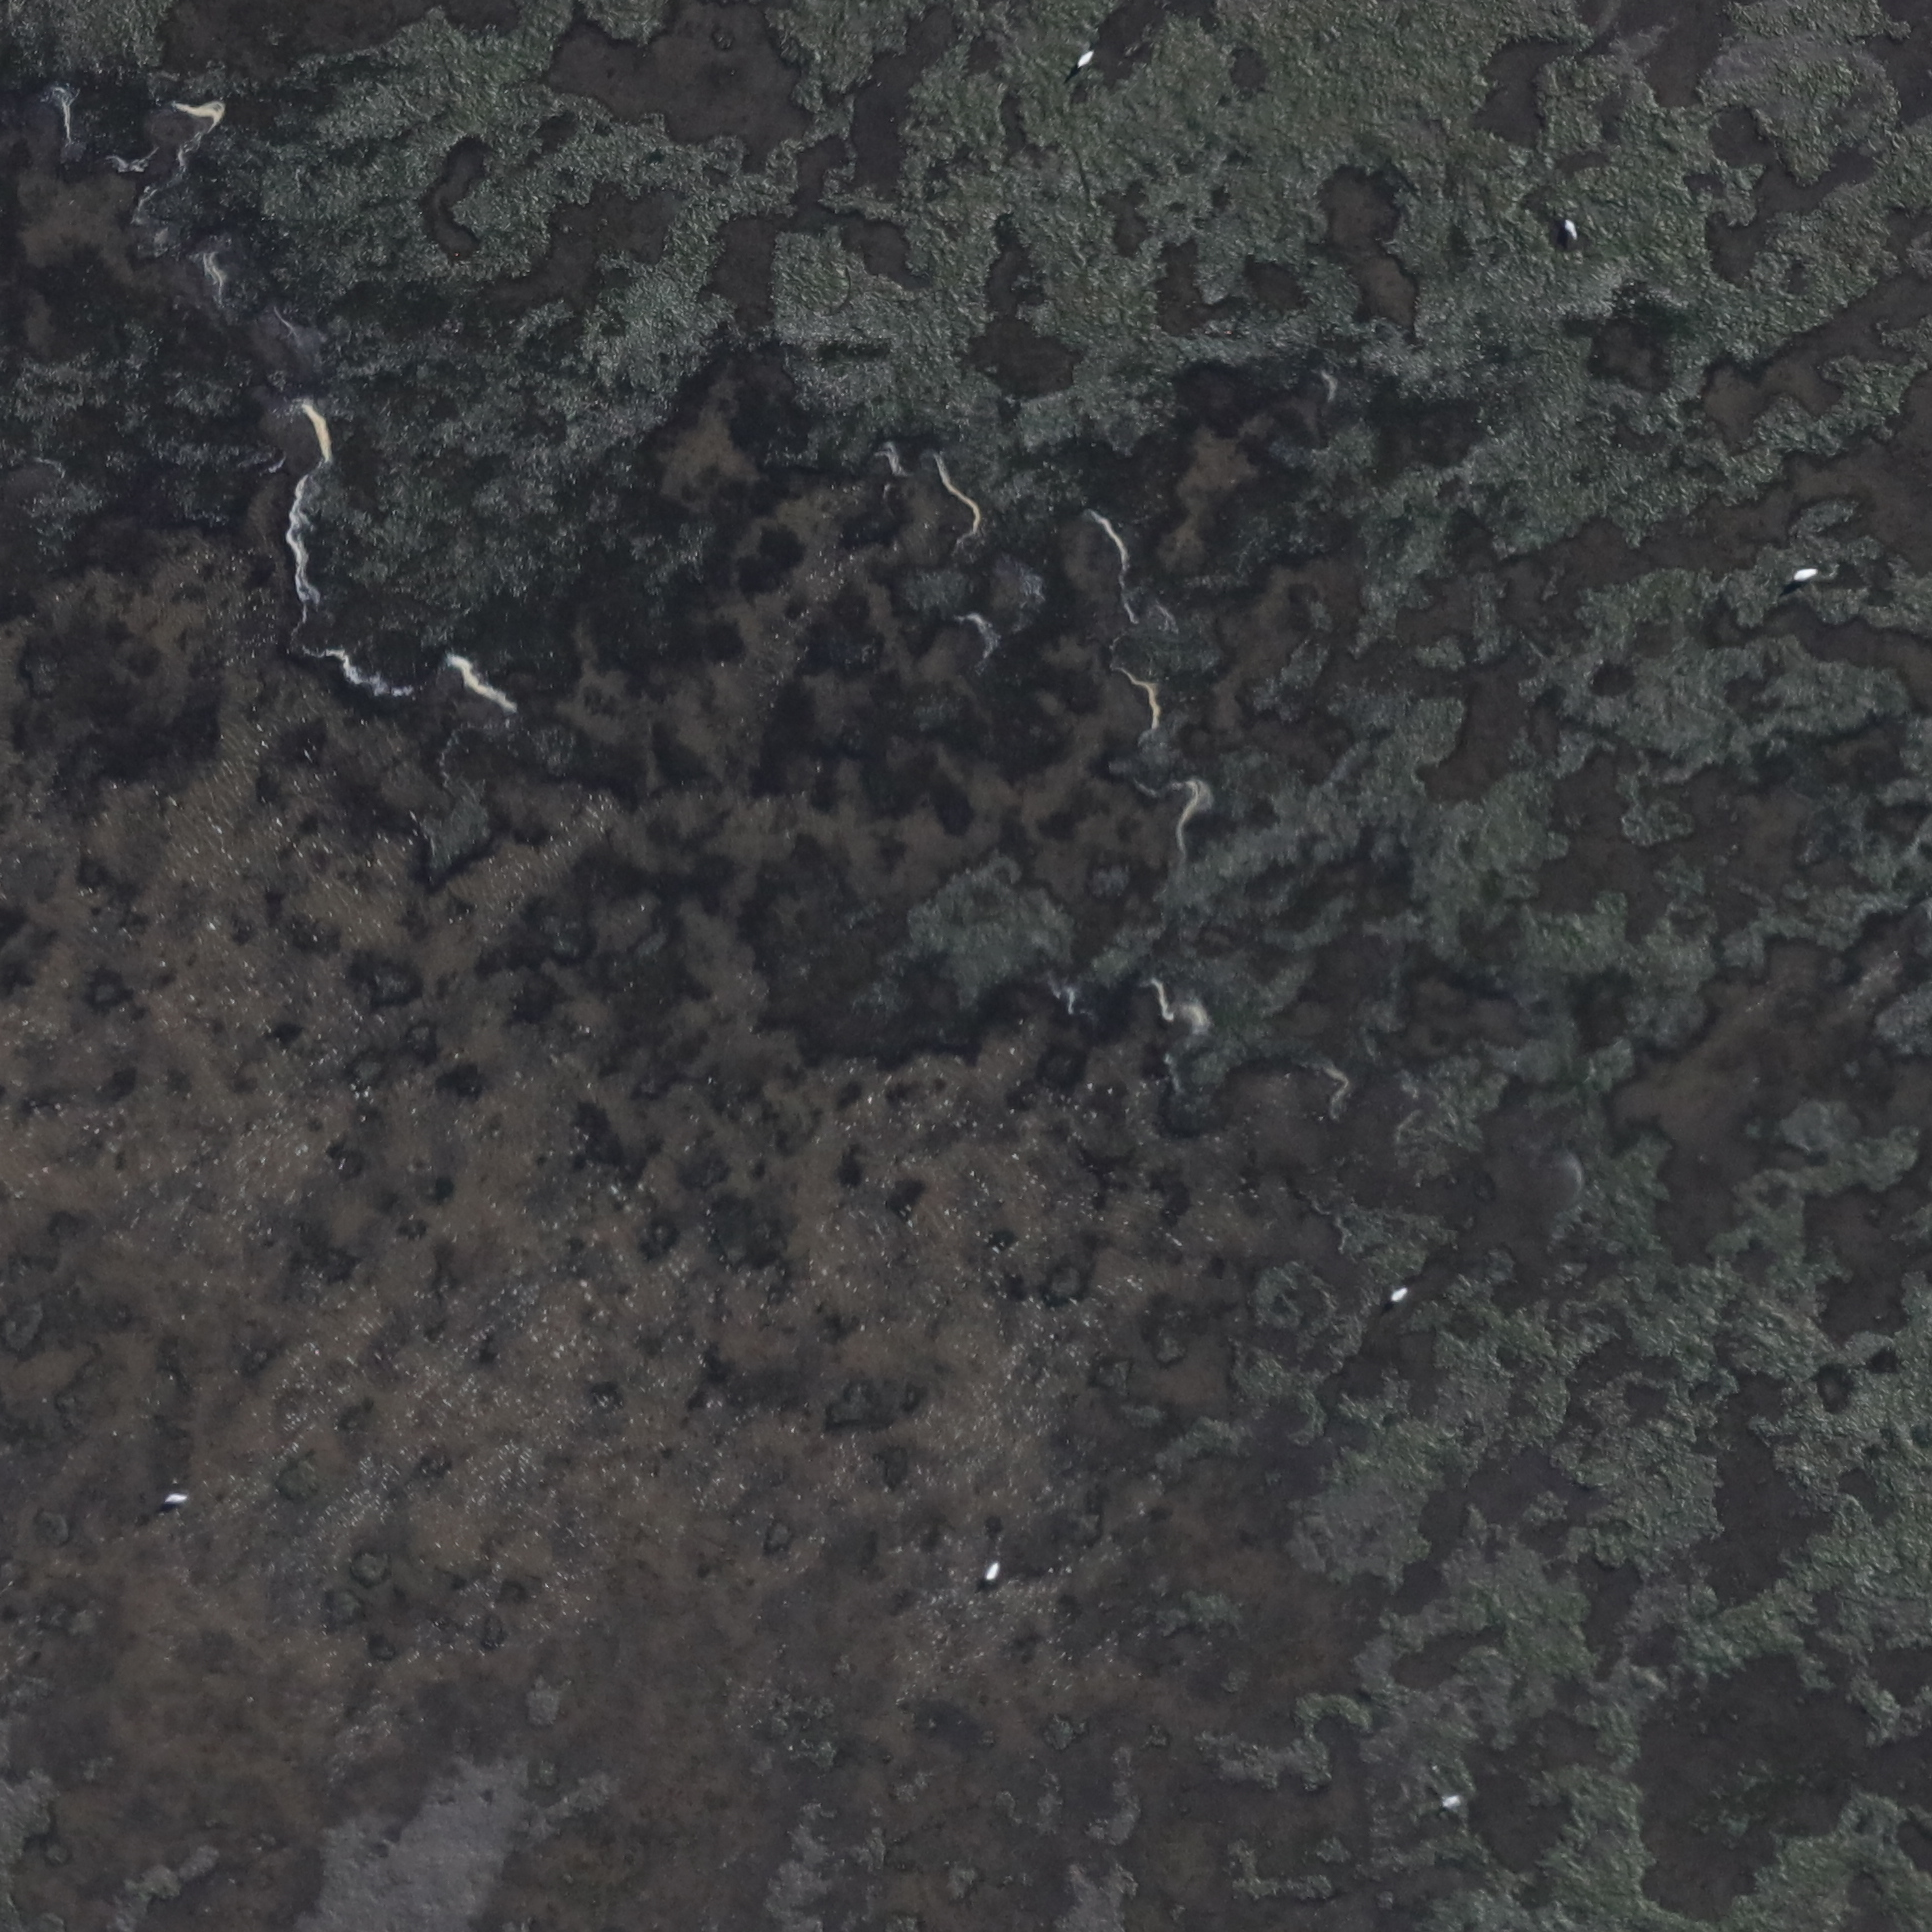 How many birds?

7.